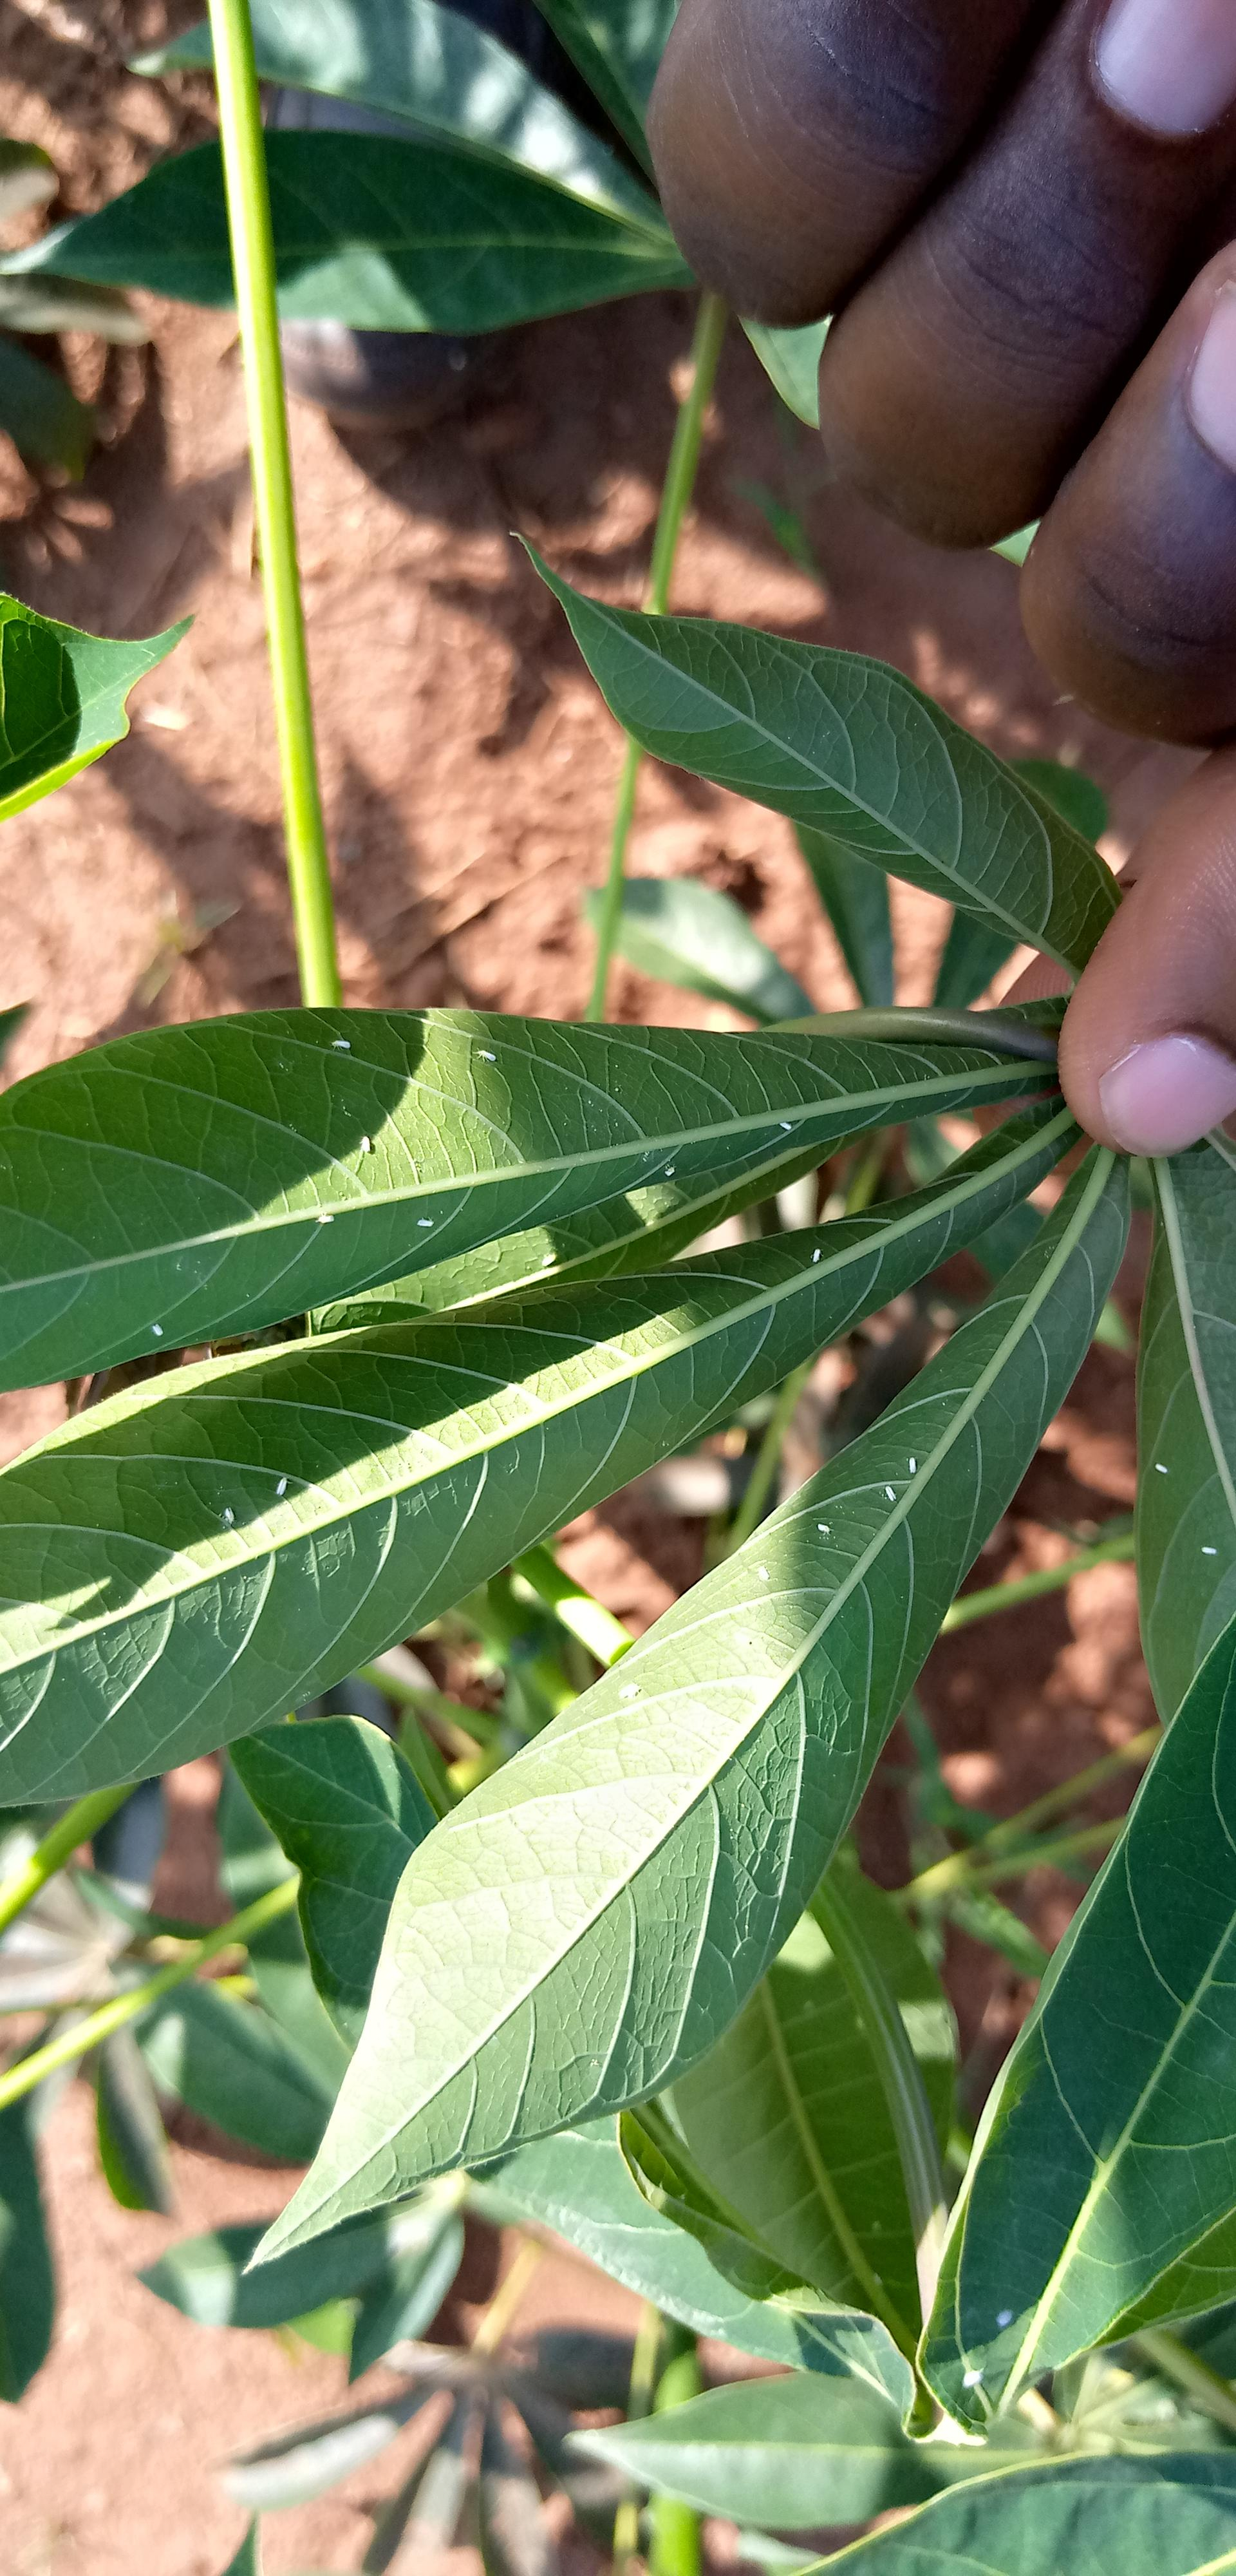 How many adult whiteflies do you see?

19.